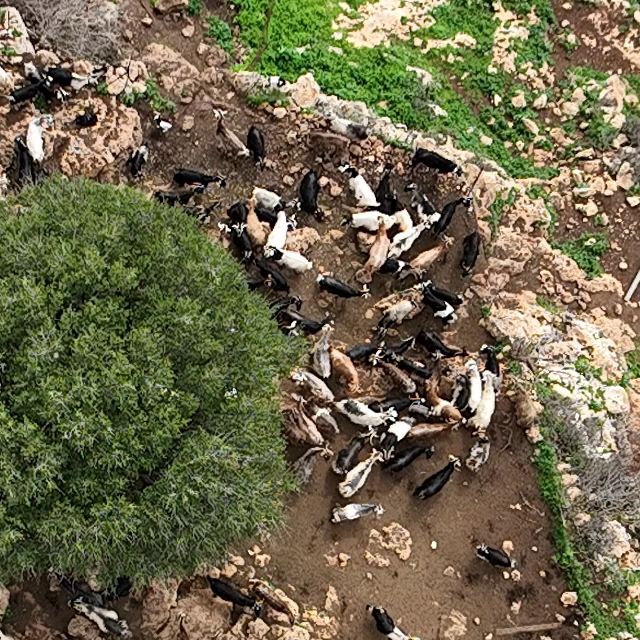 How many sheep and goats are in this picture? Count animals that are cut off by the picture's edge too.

83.